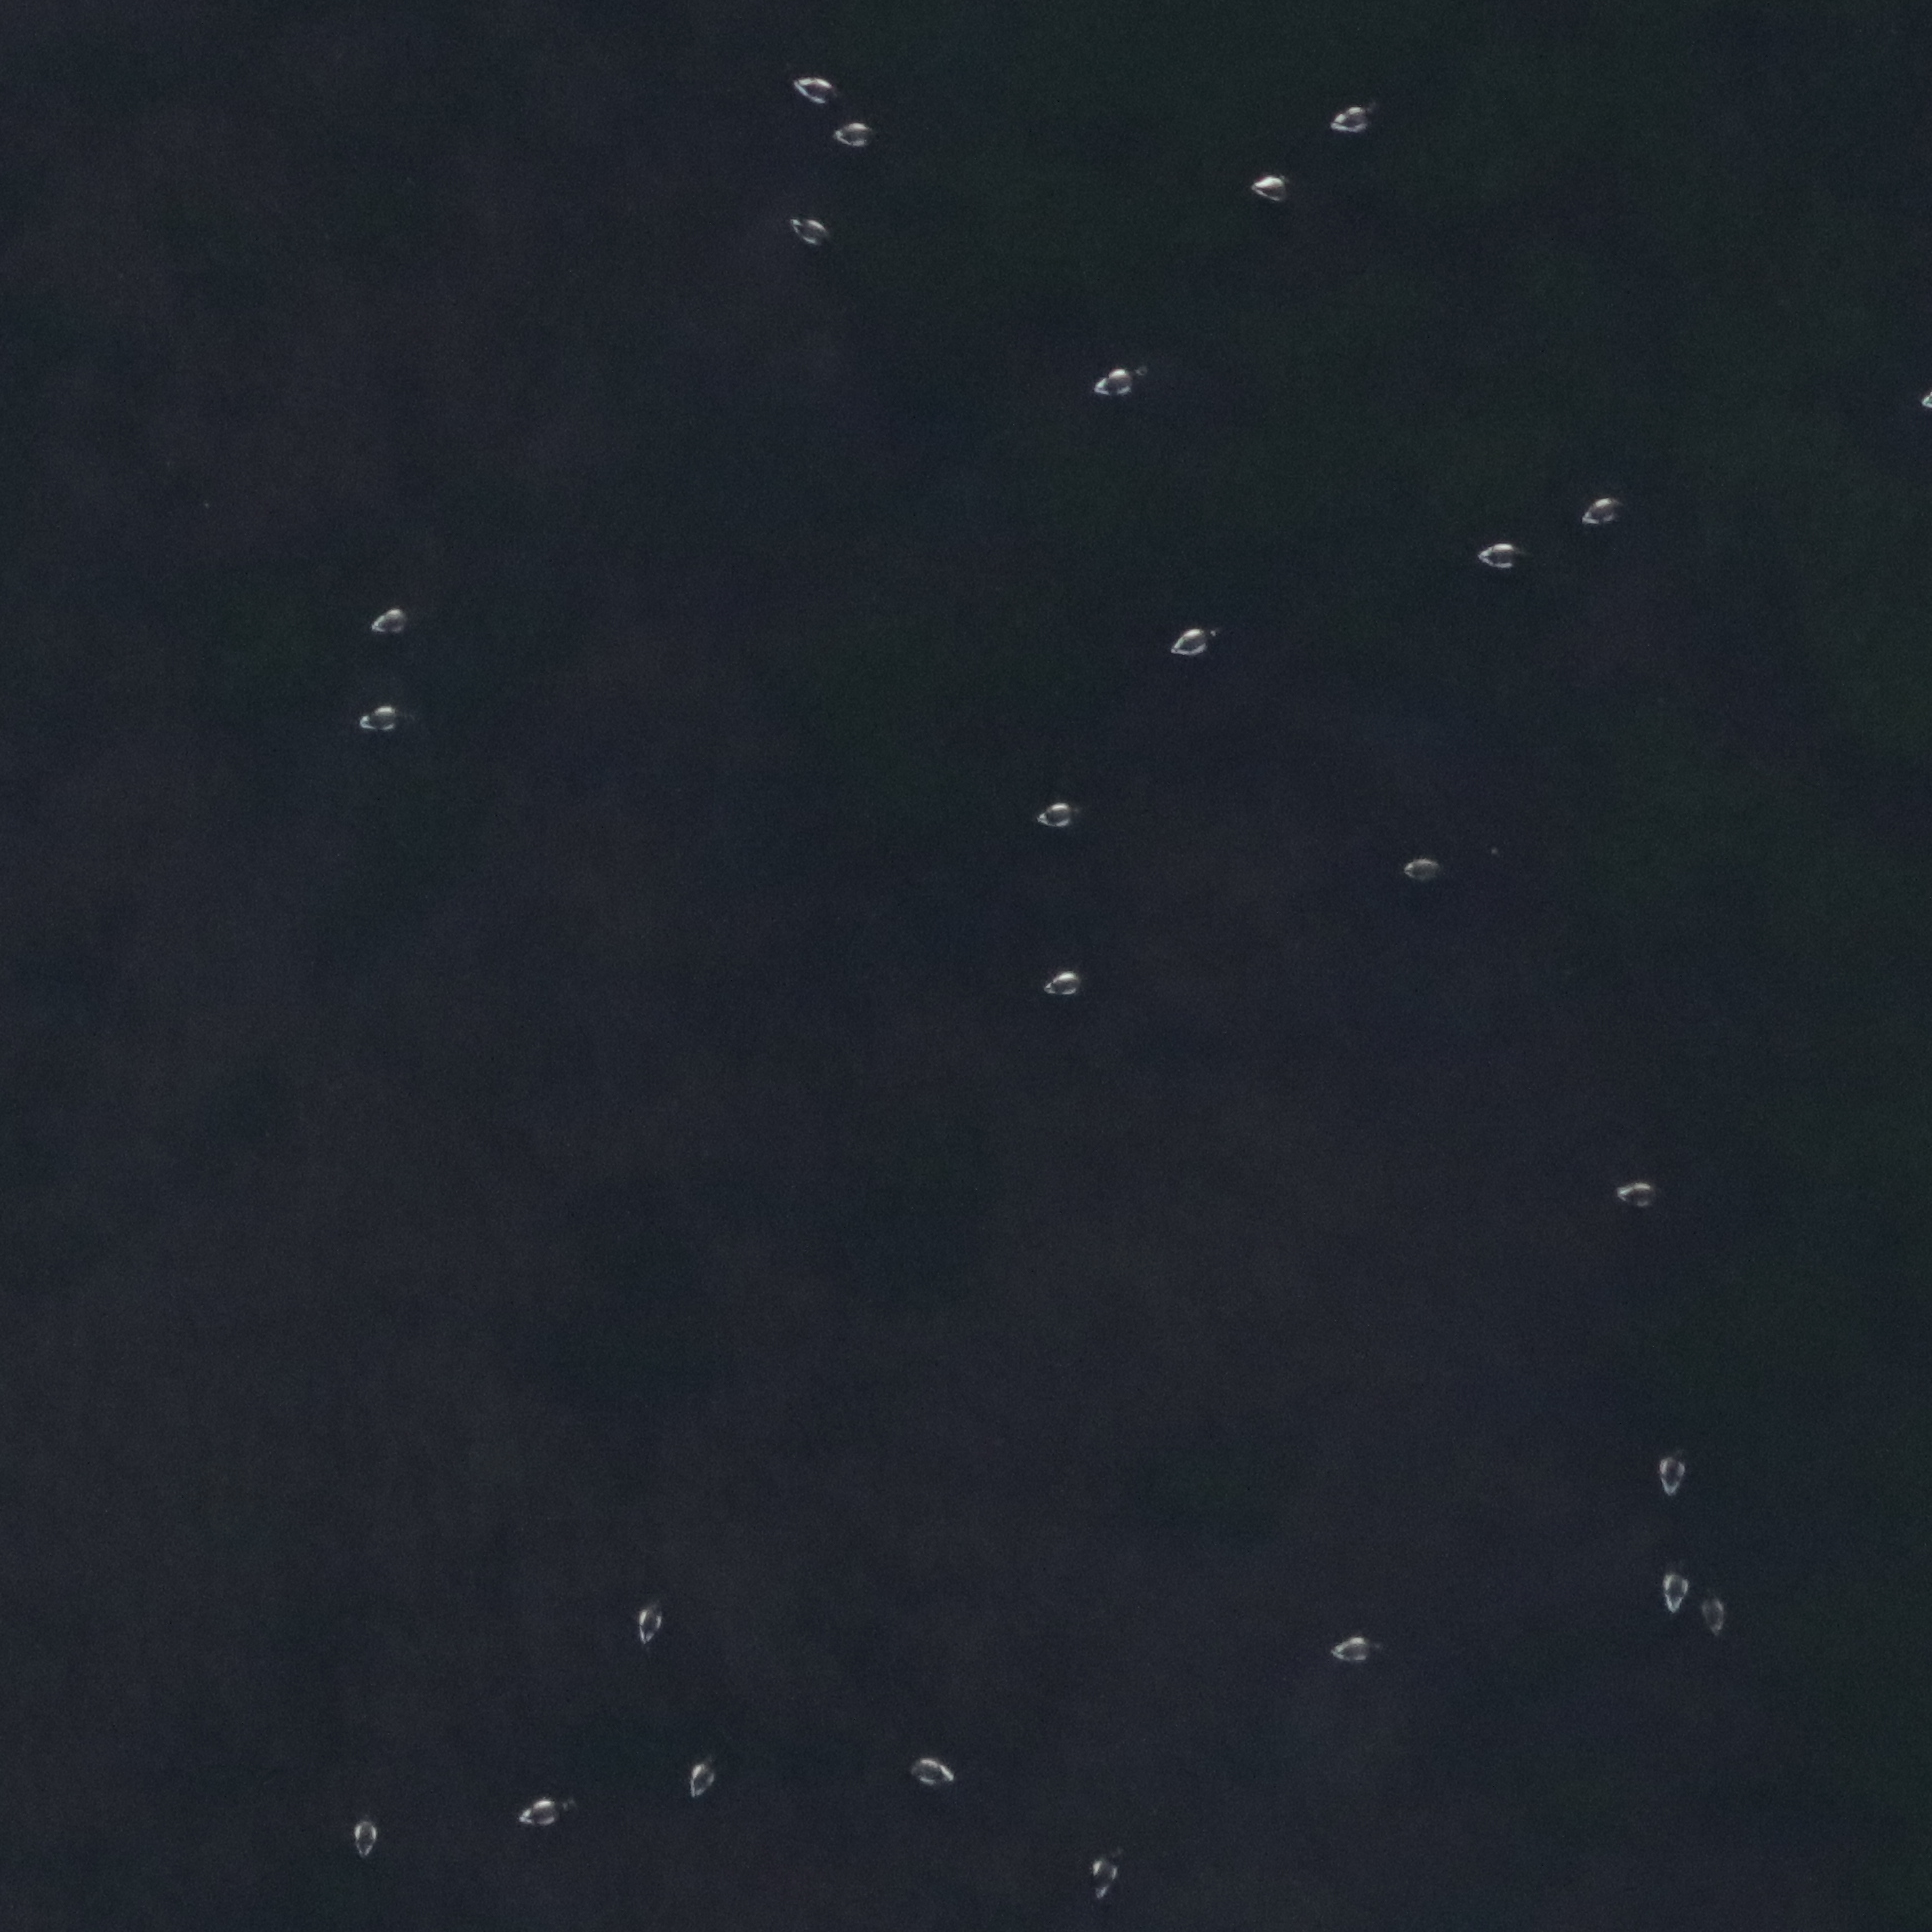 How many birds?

25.